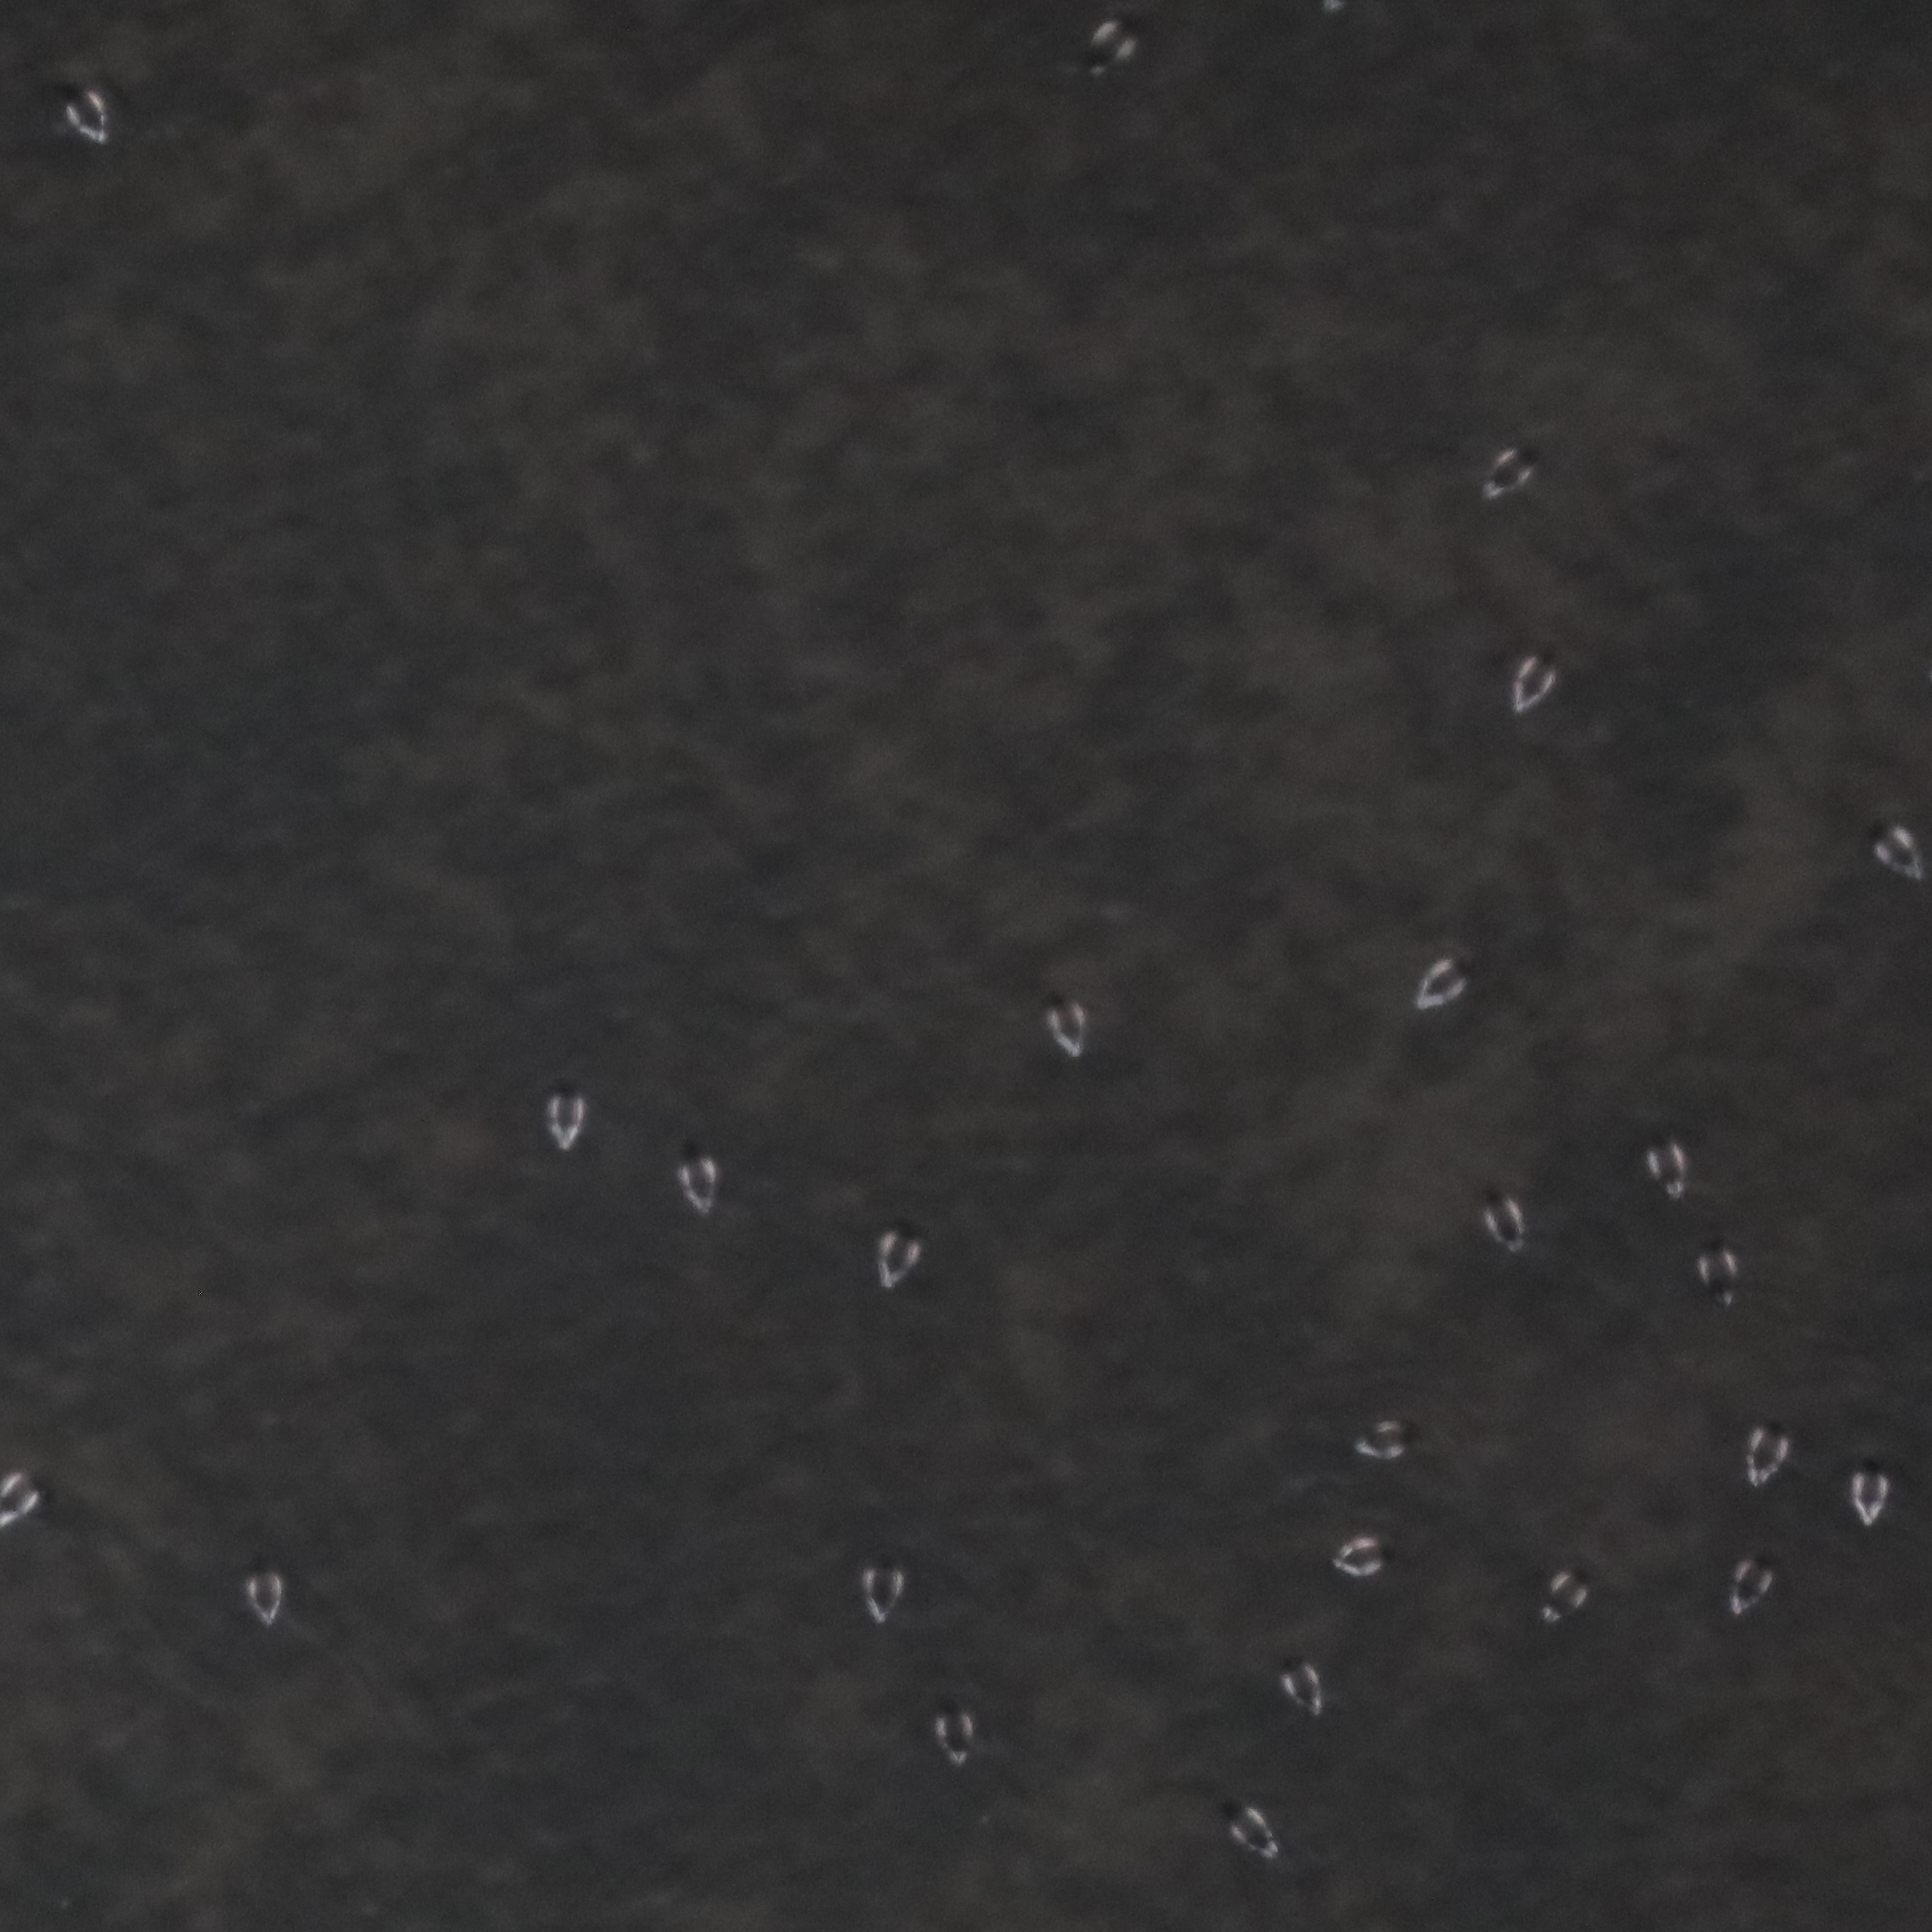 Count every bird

25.